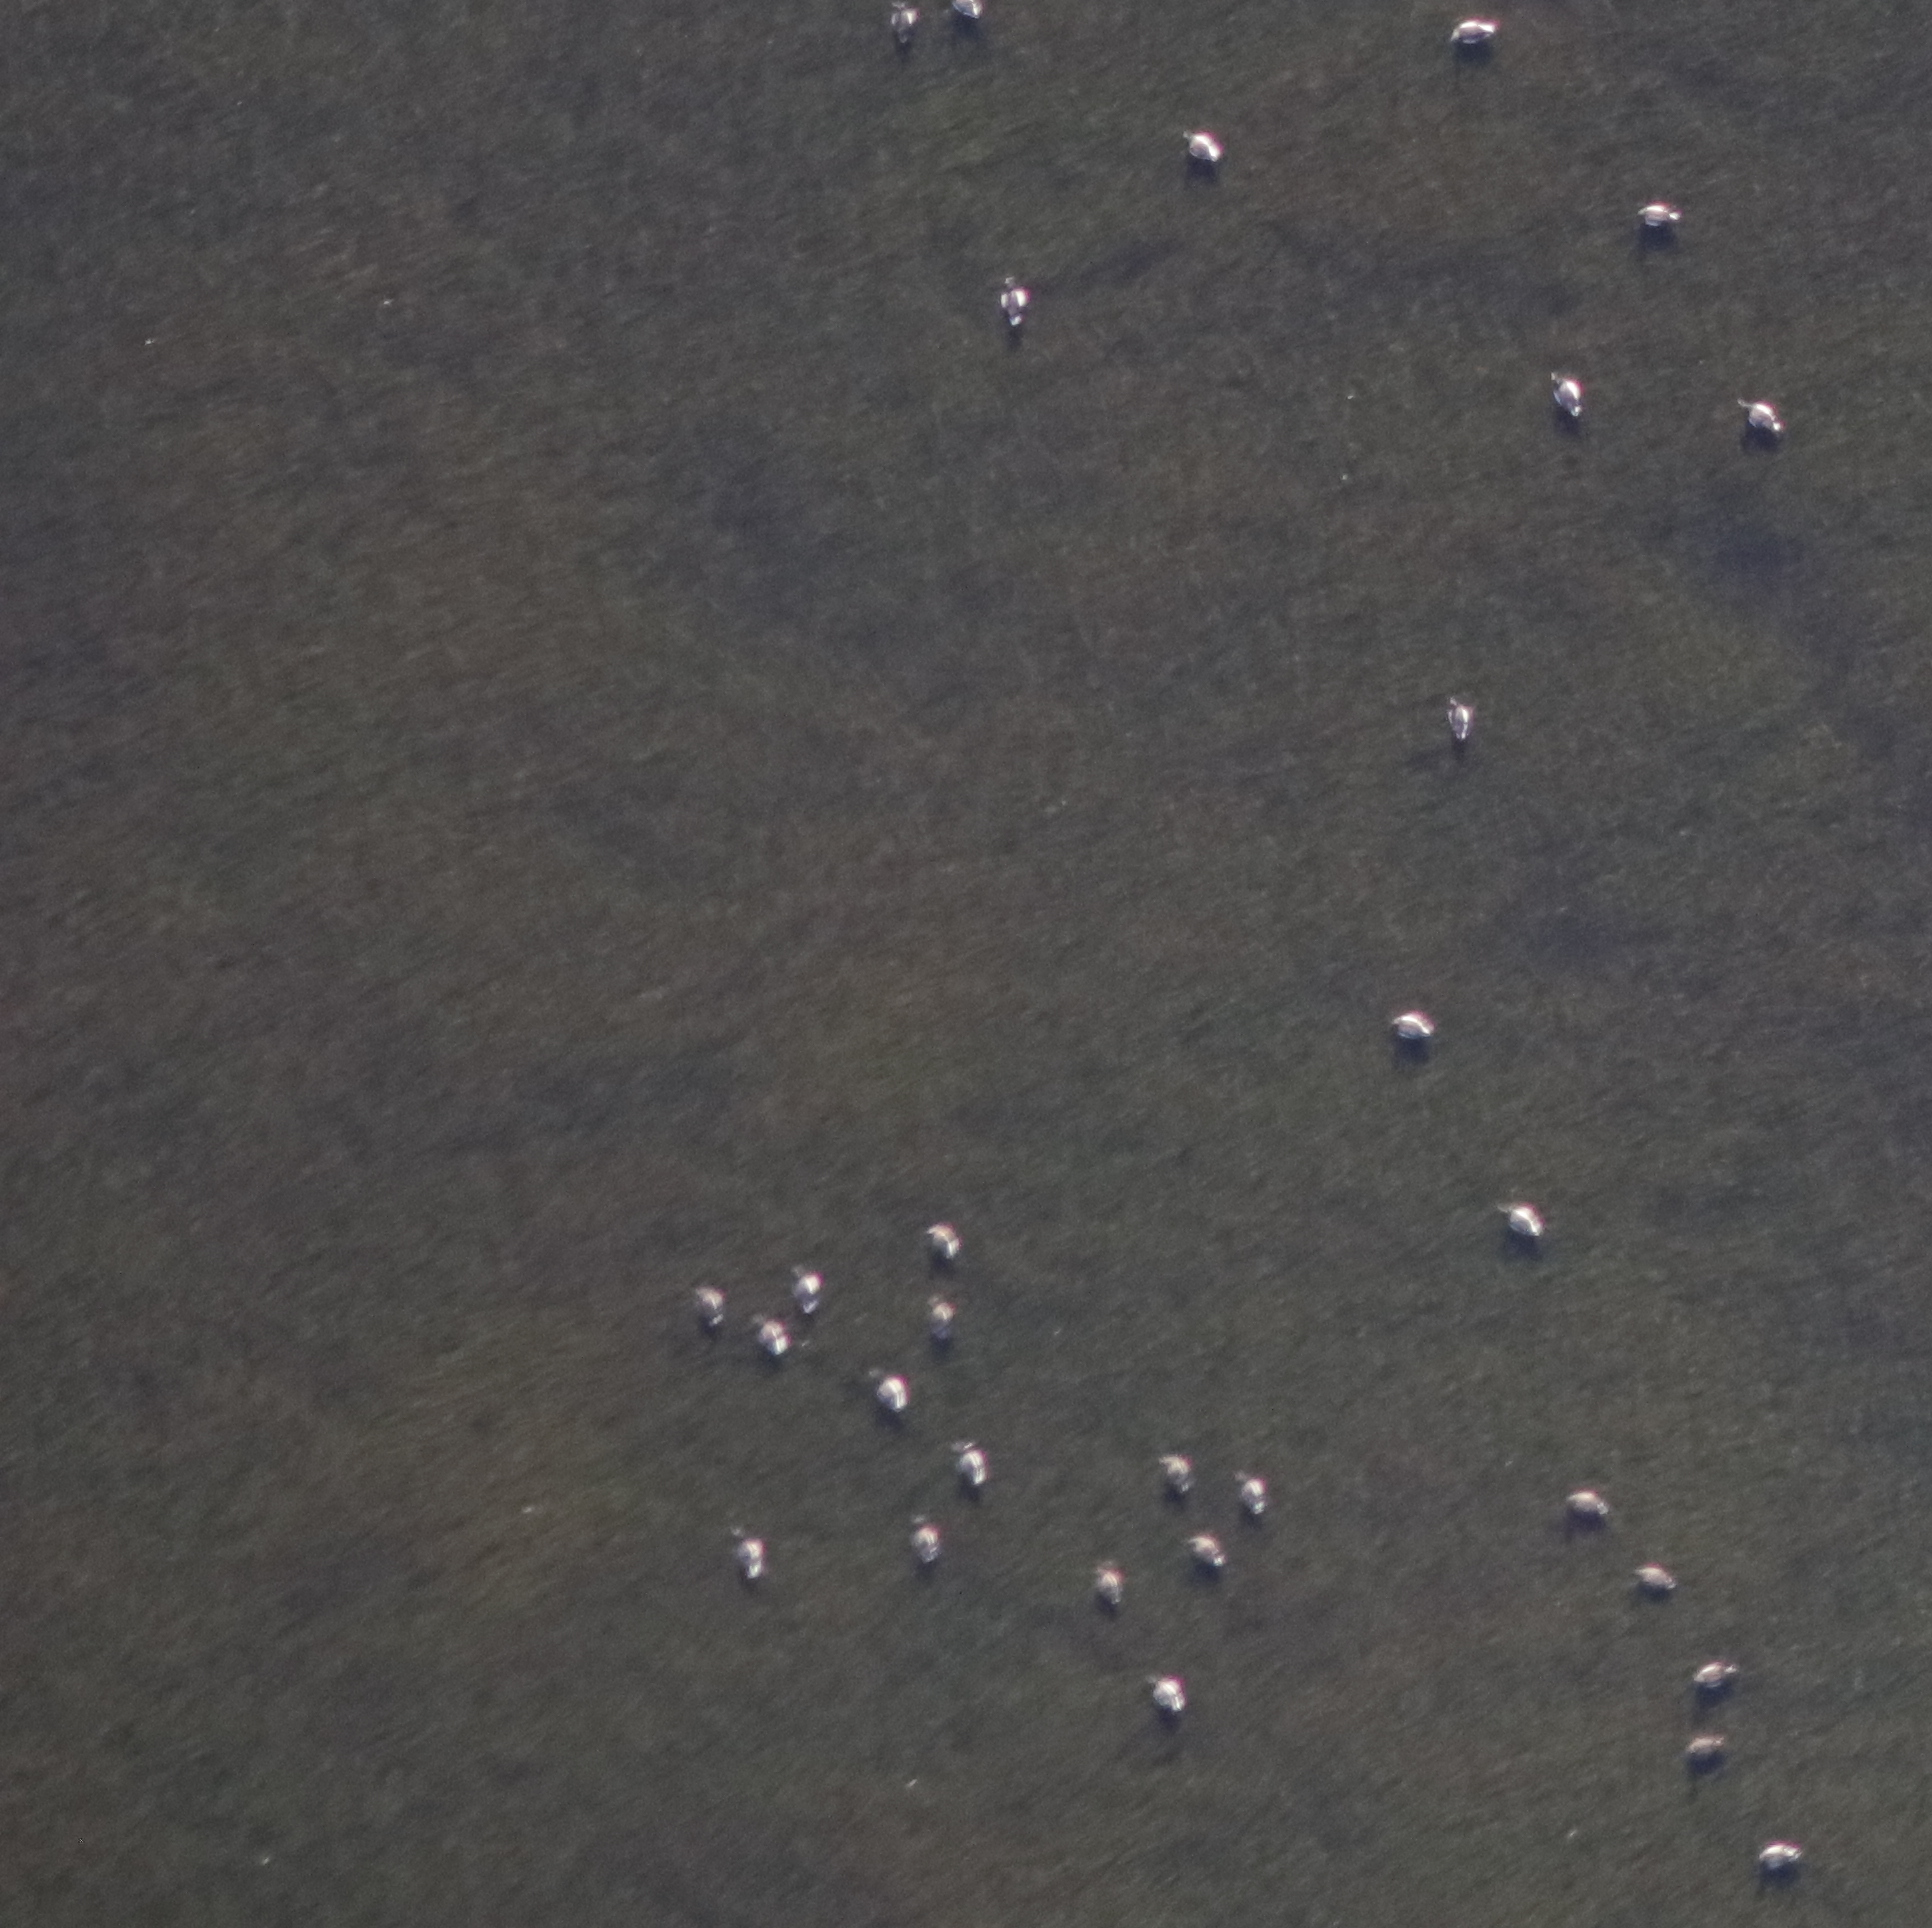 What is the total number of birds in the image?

30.